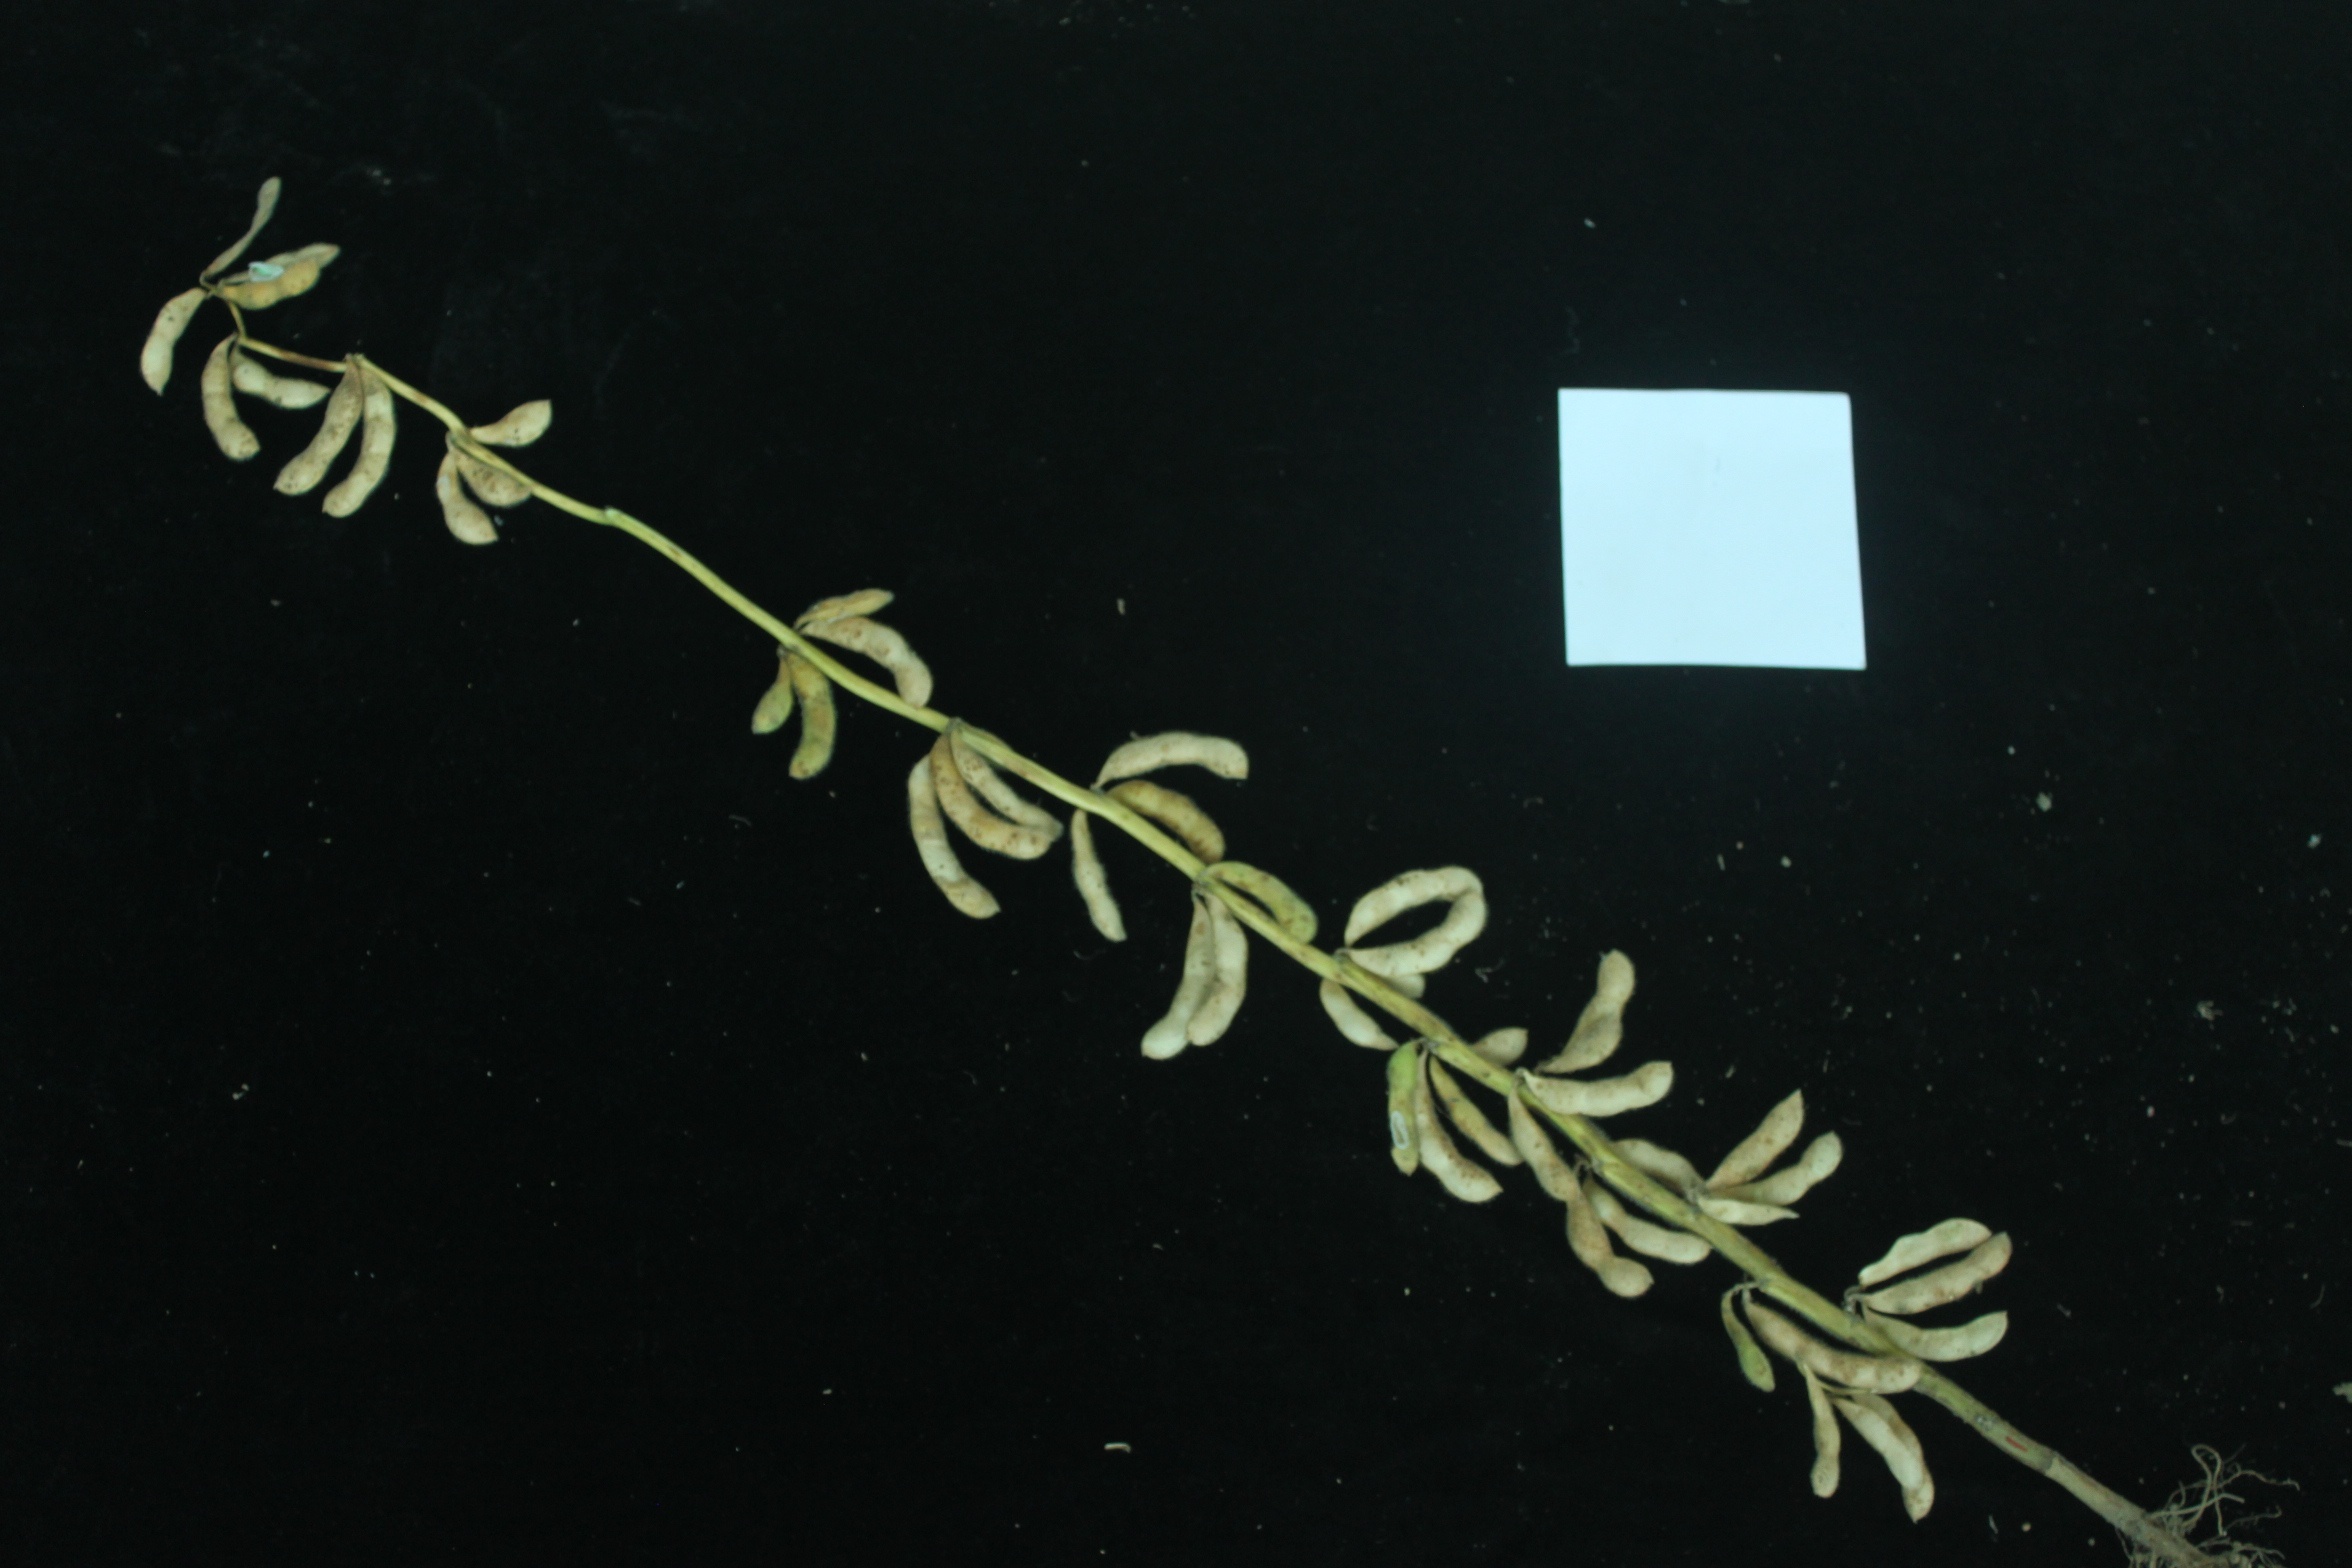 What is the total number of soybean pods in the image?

47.